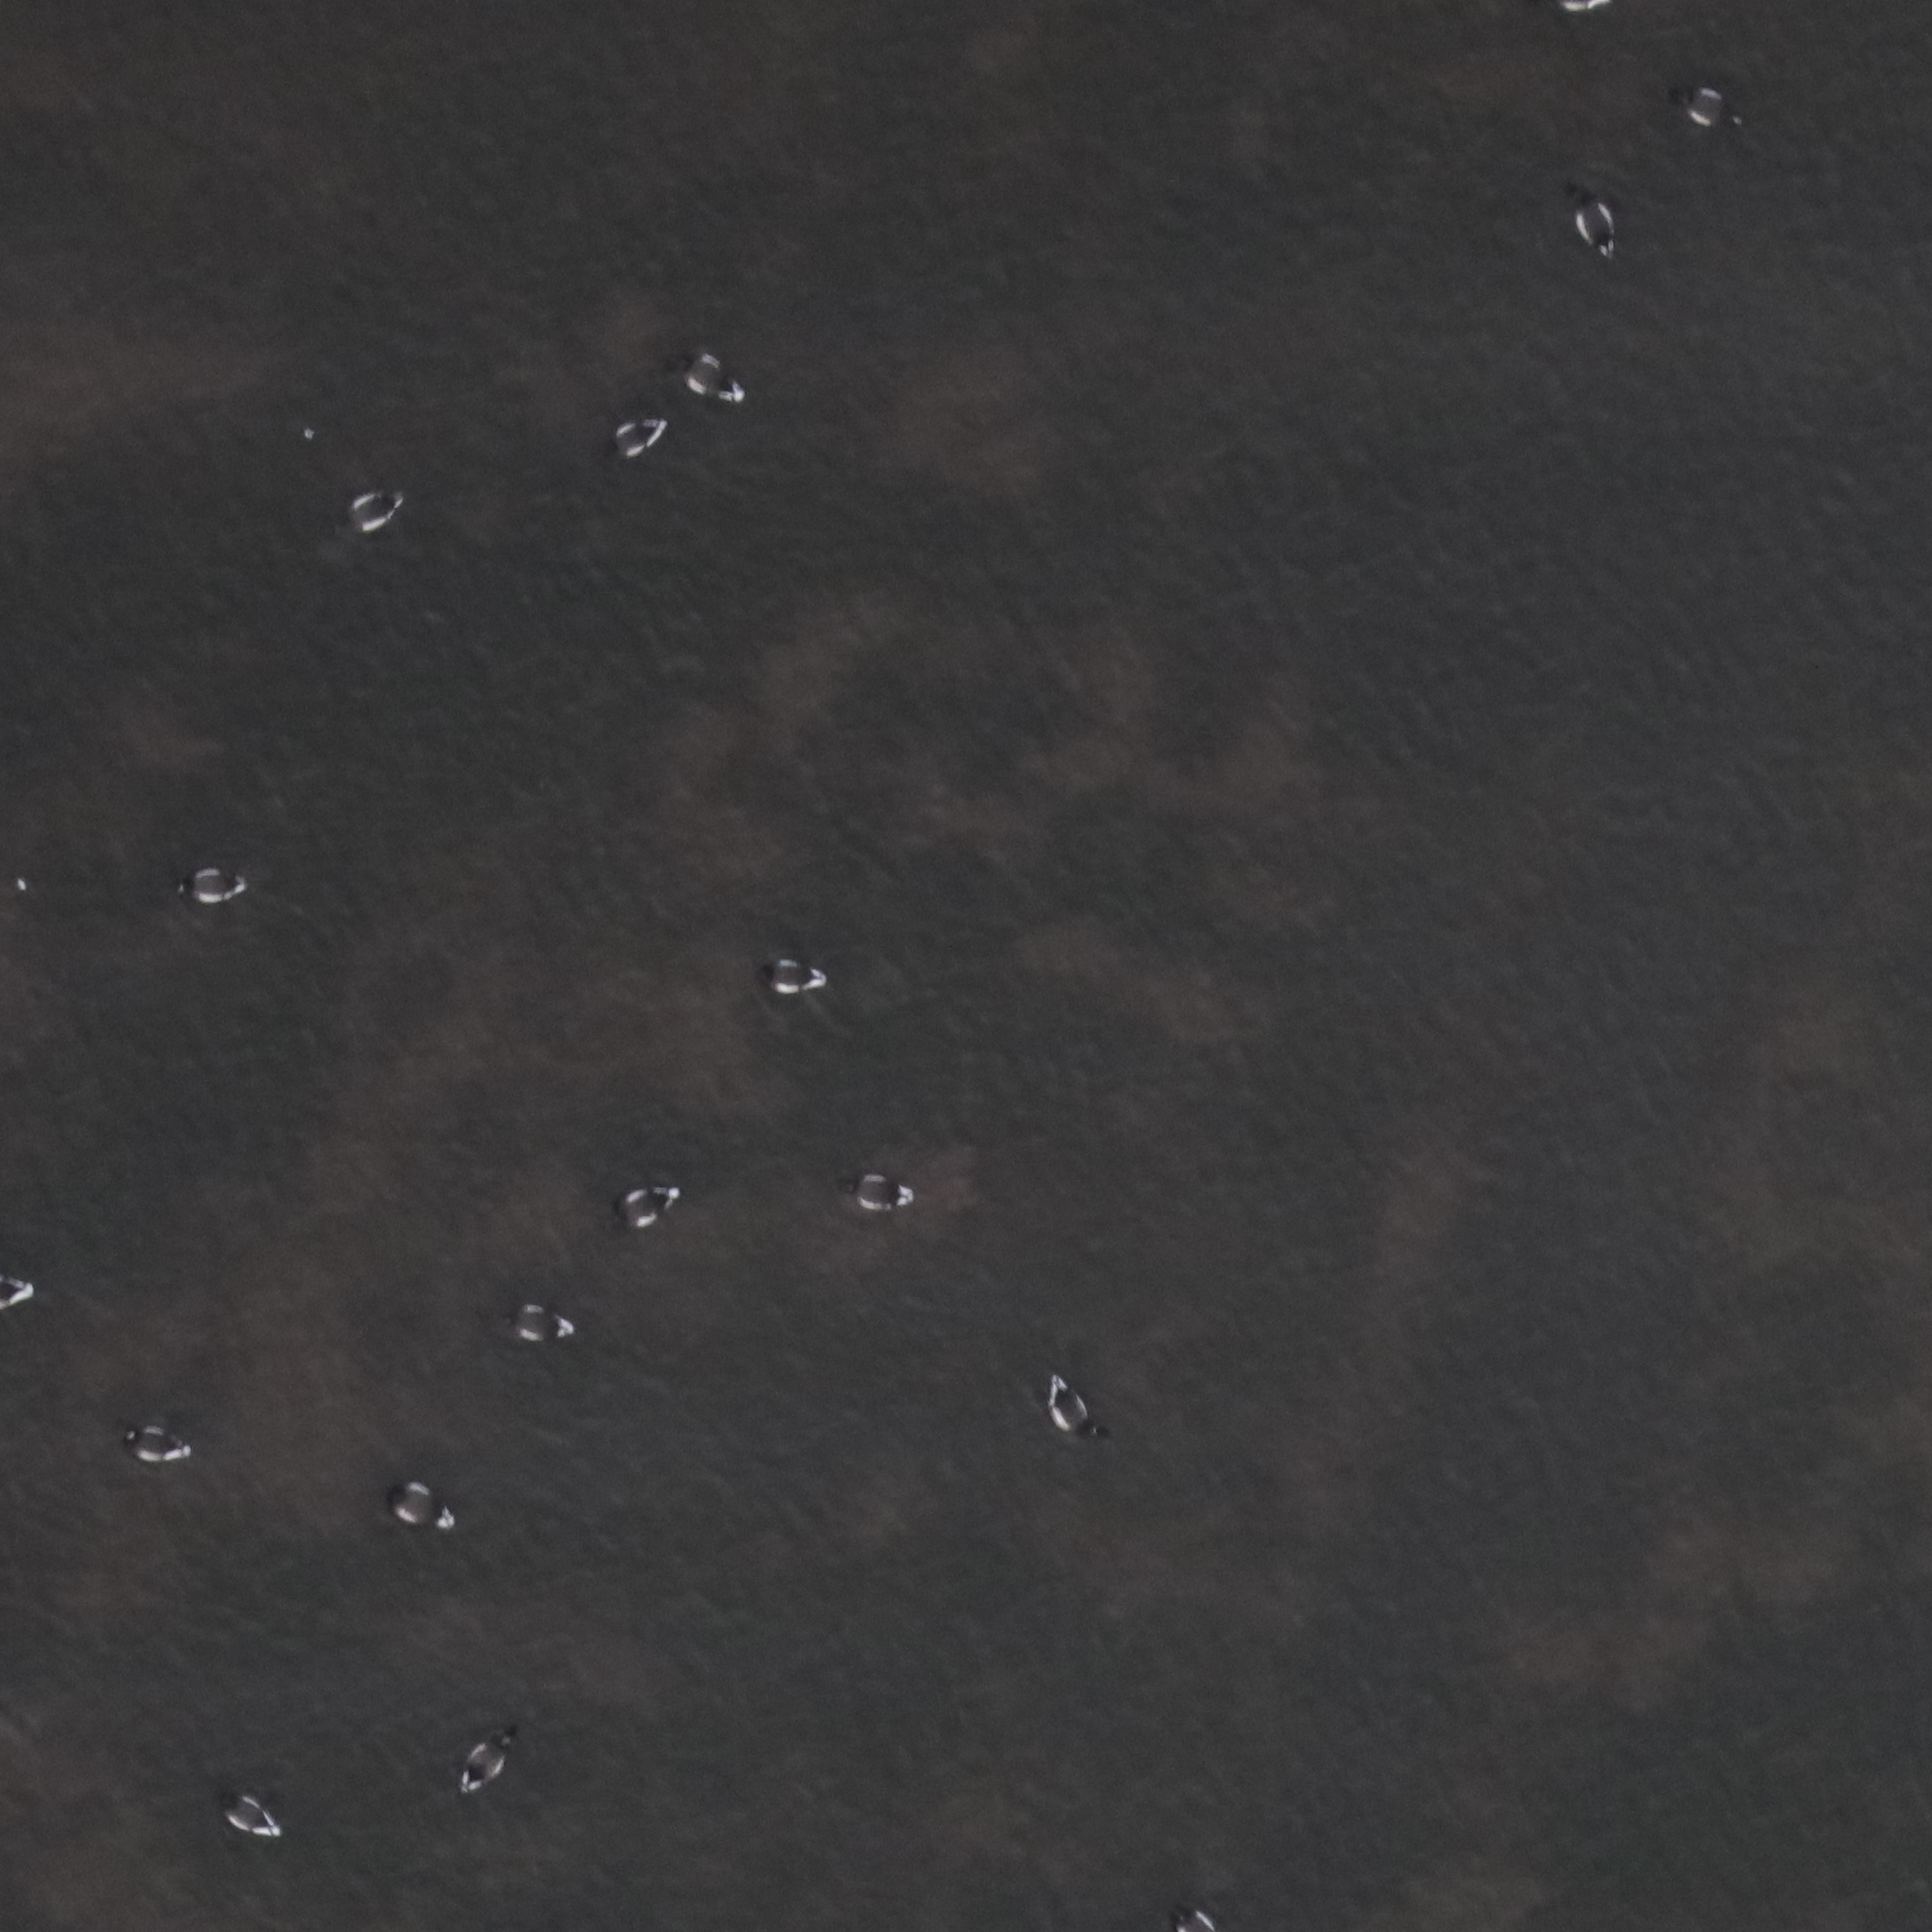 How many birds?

15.